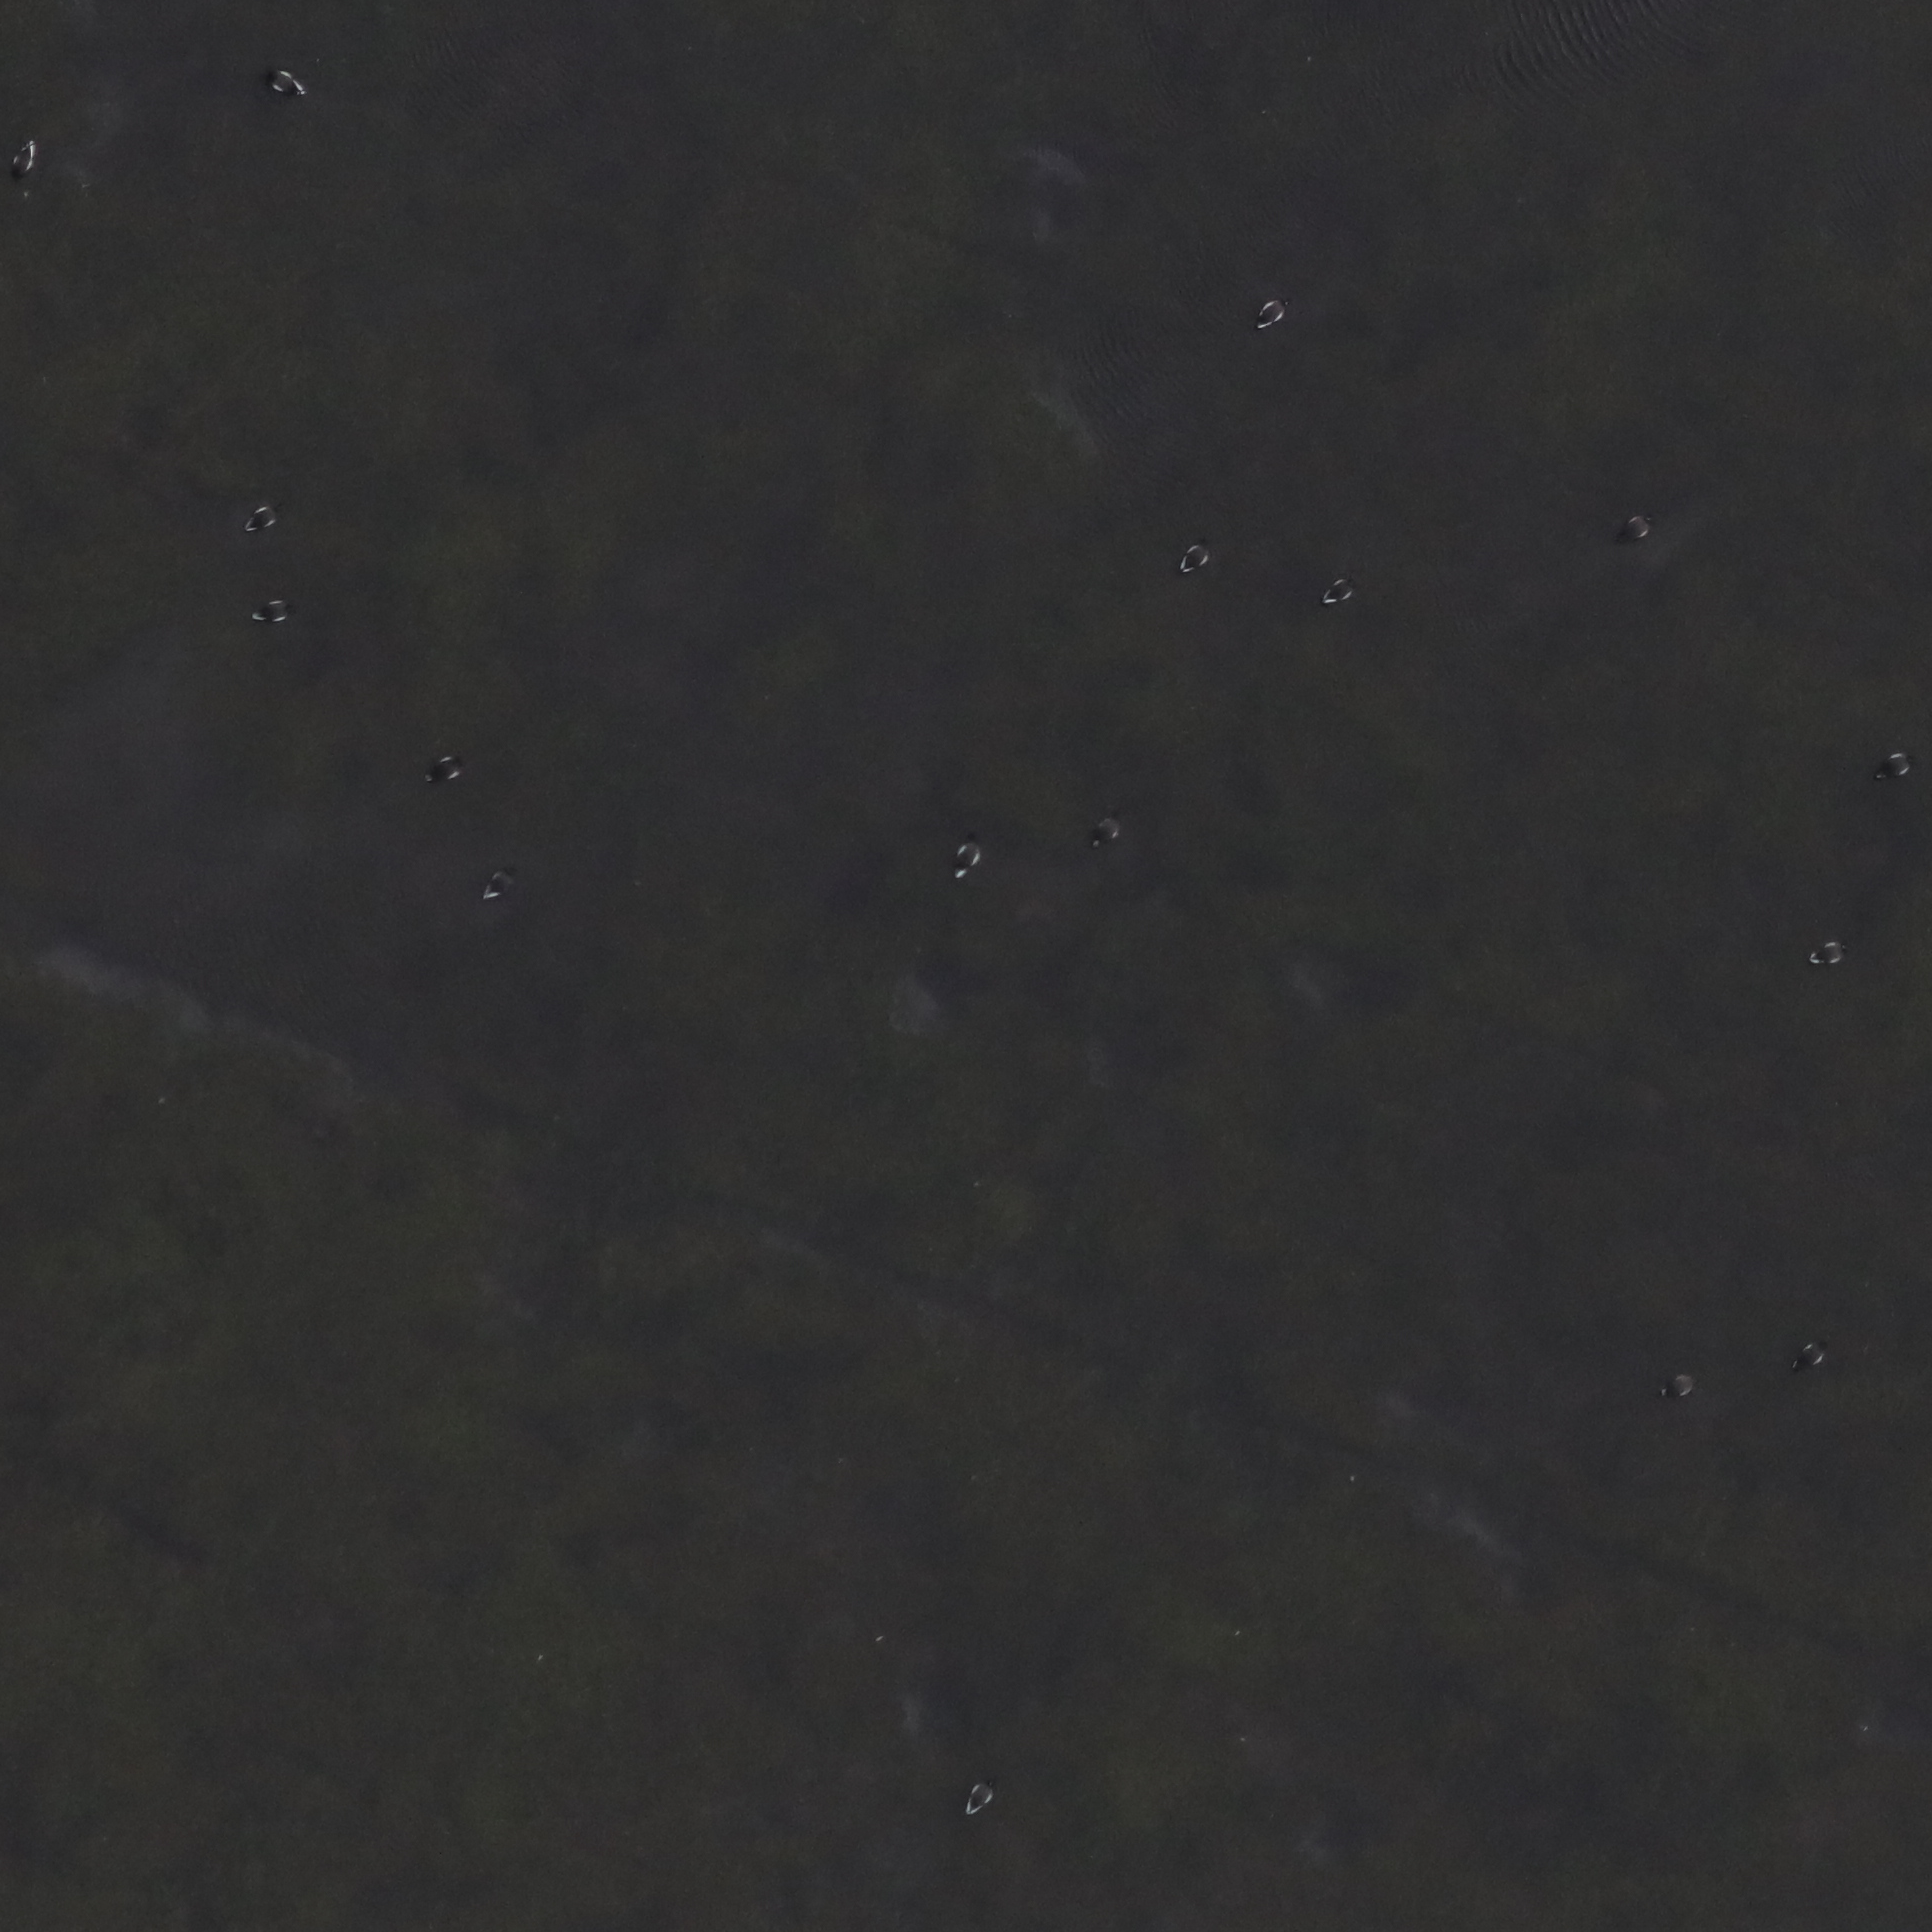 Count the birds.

17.